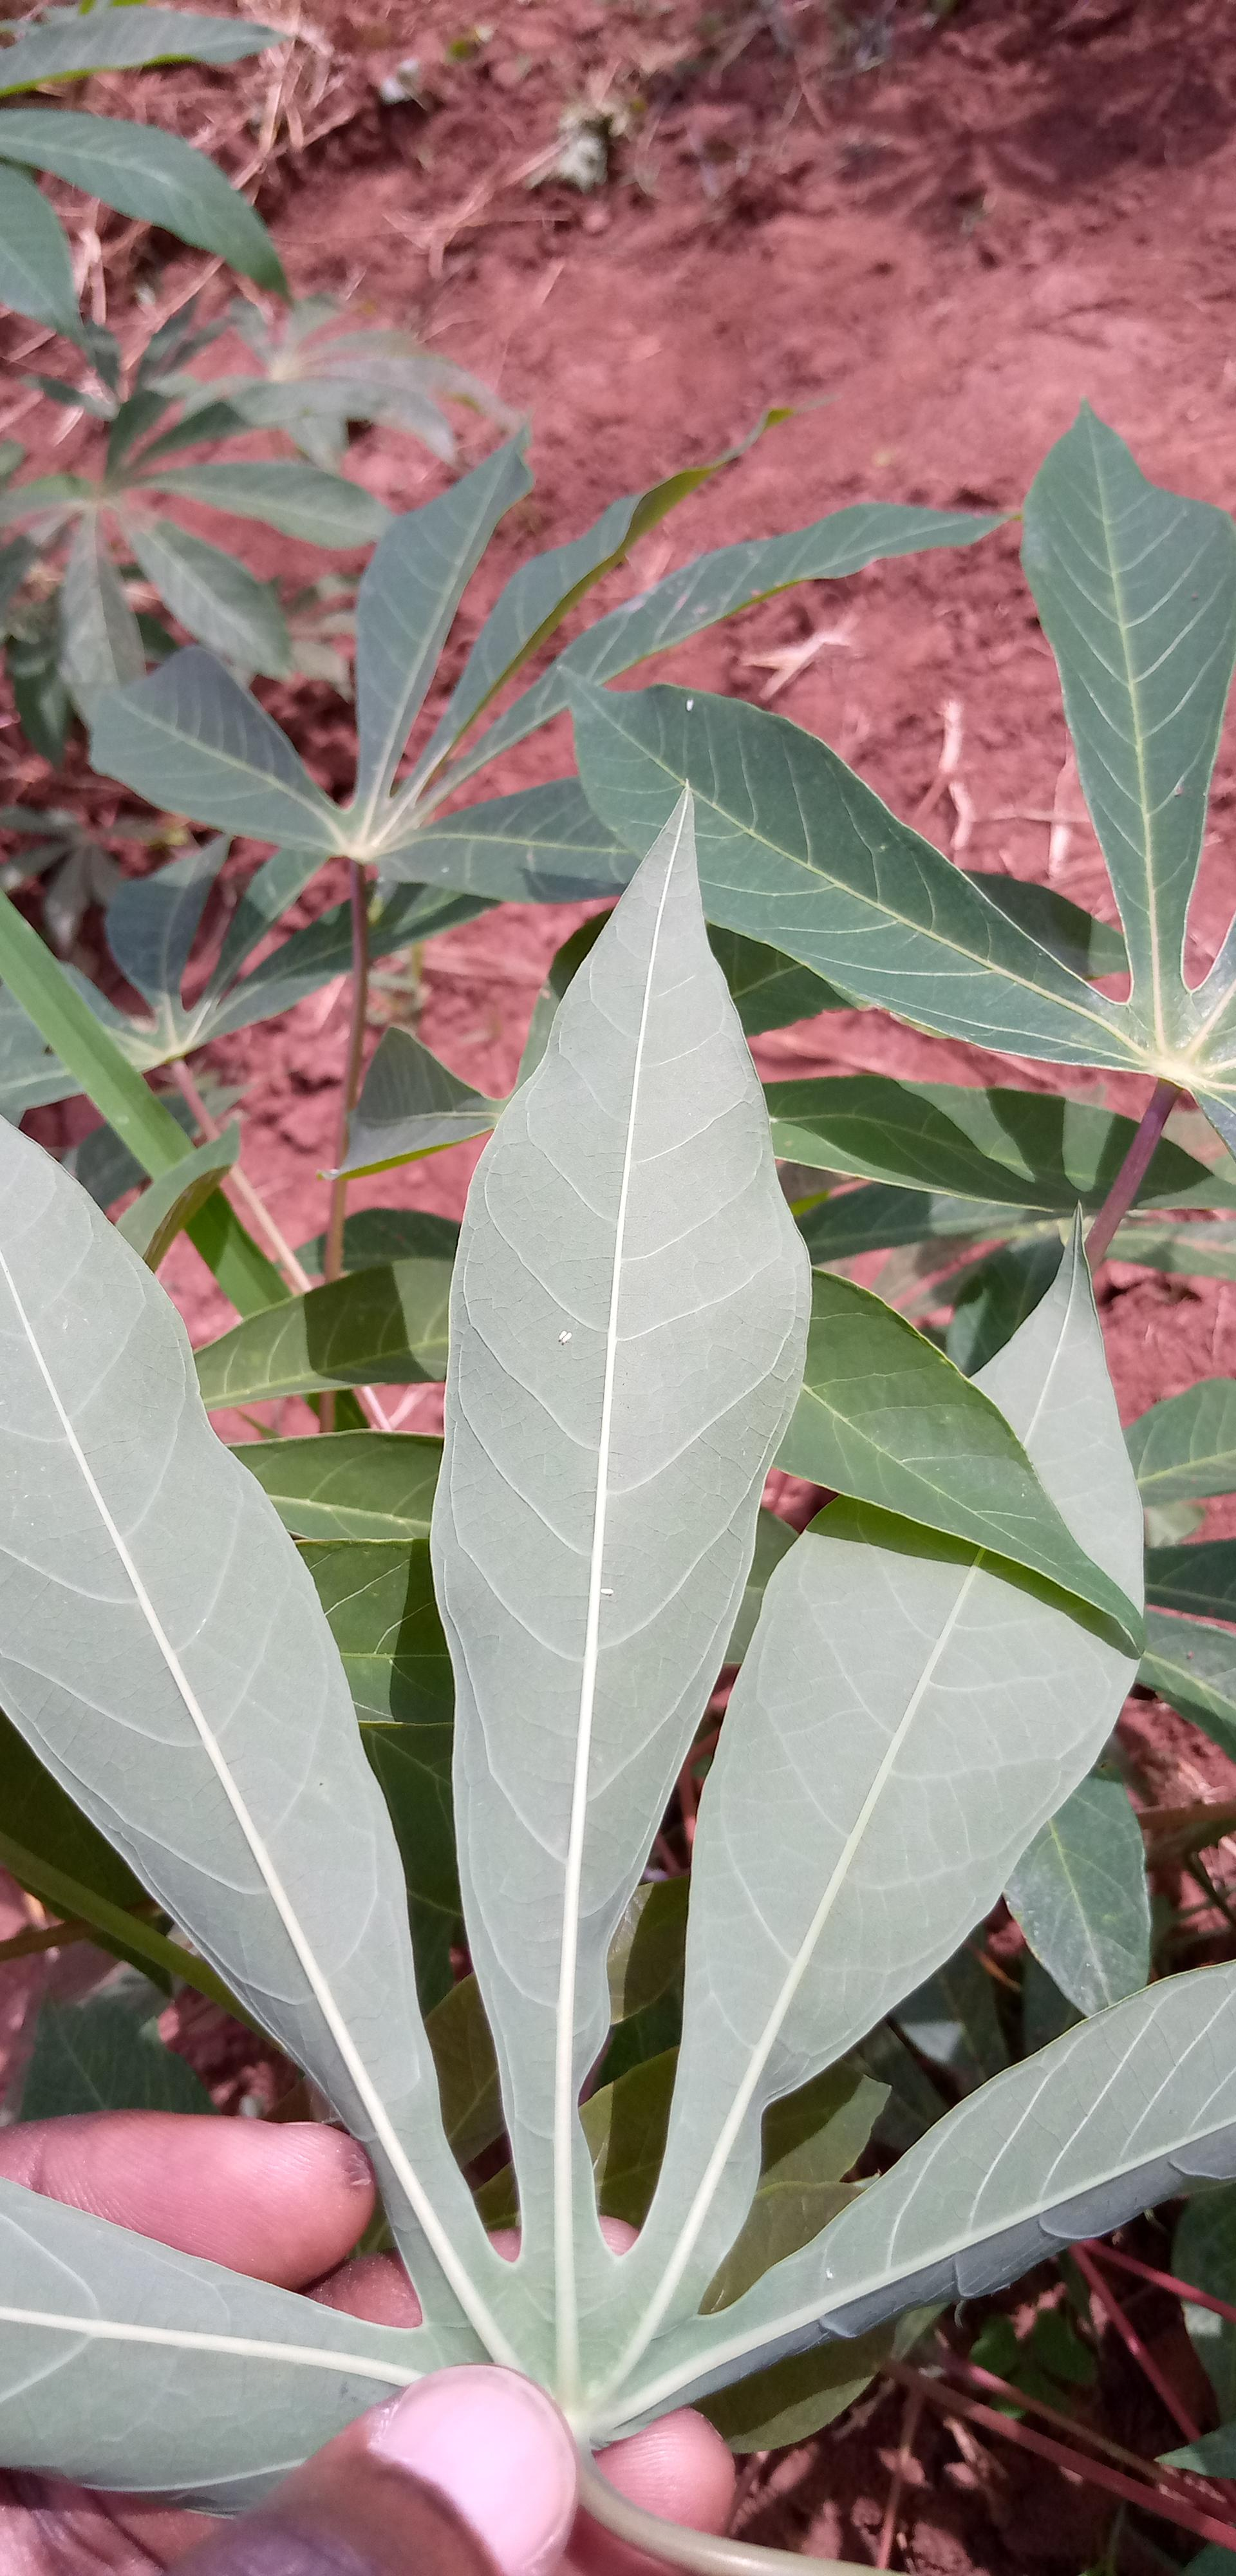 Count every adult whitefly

4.